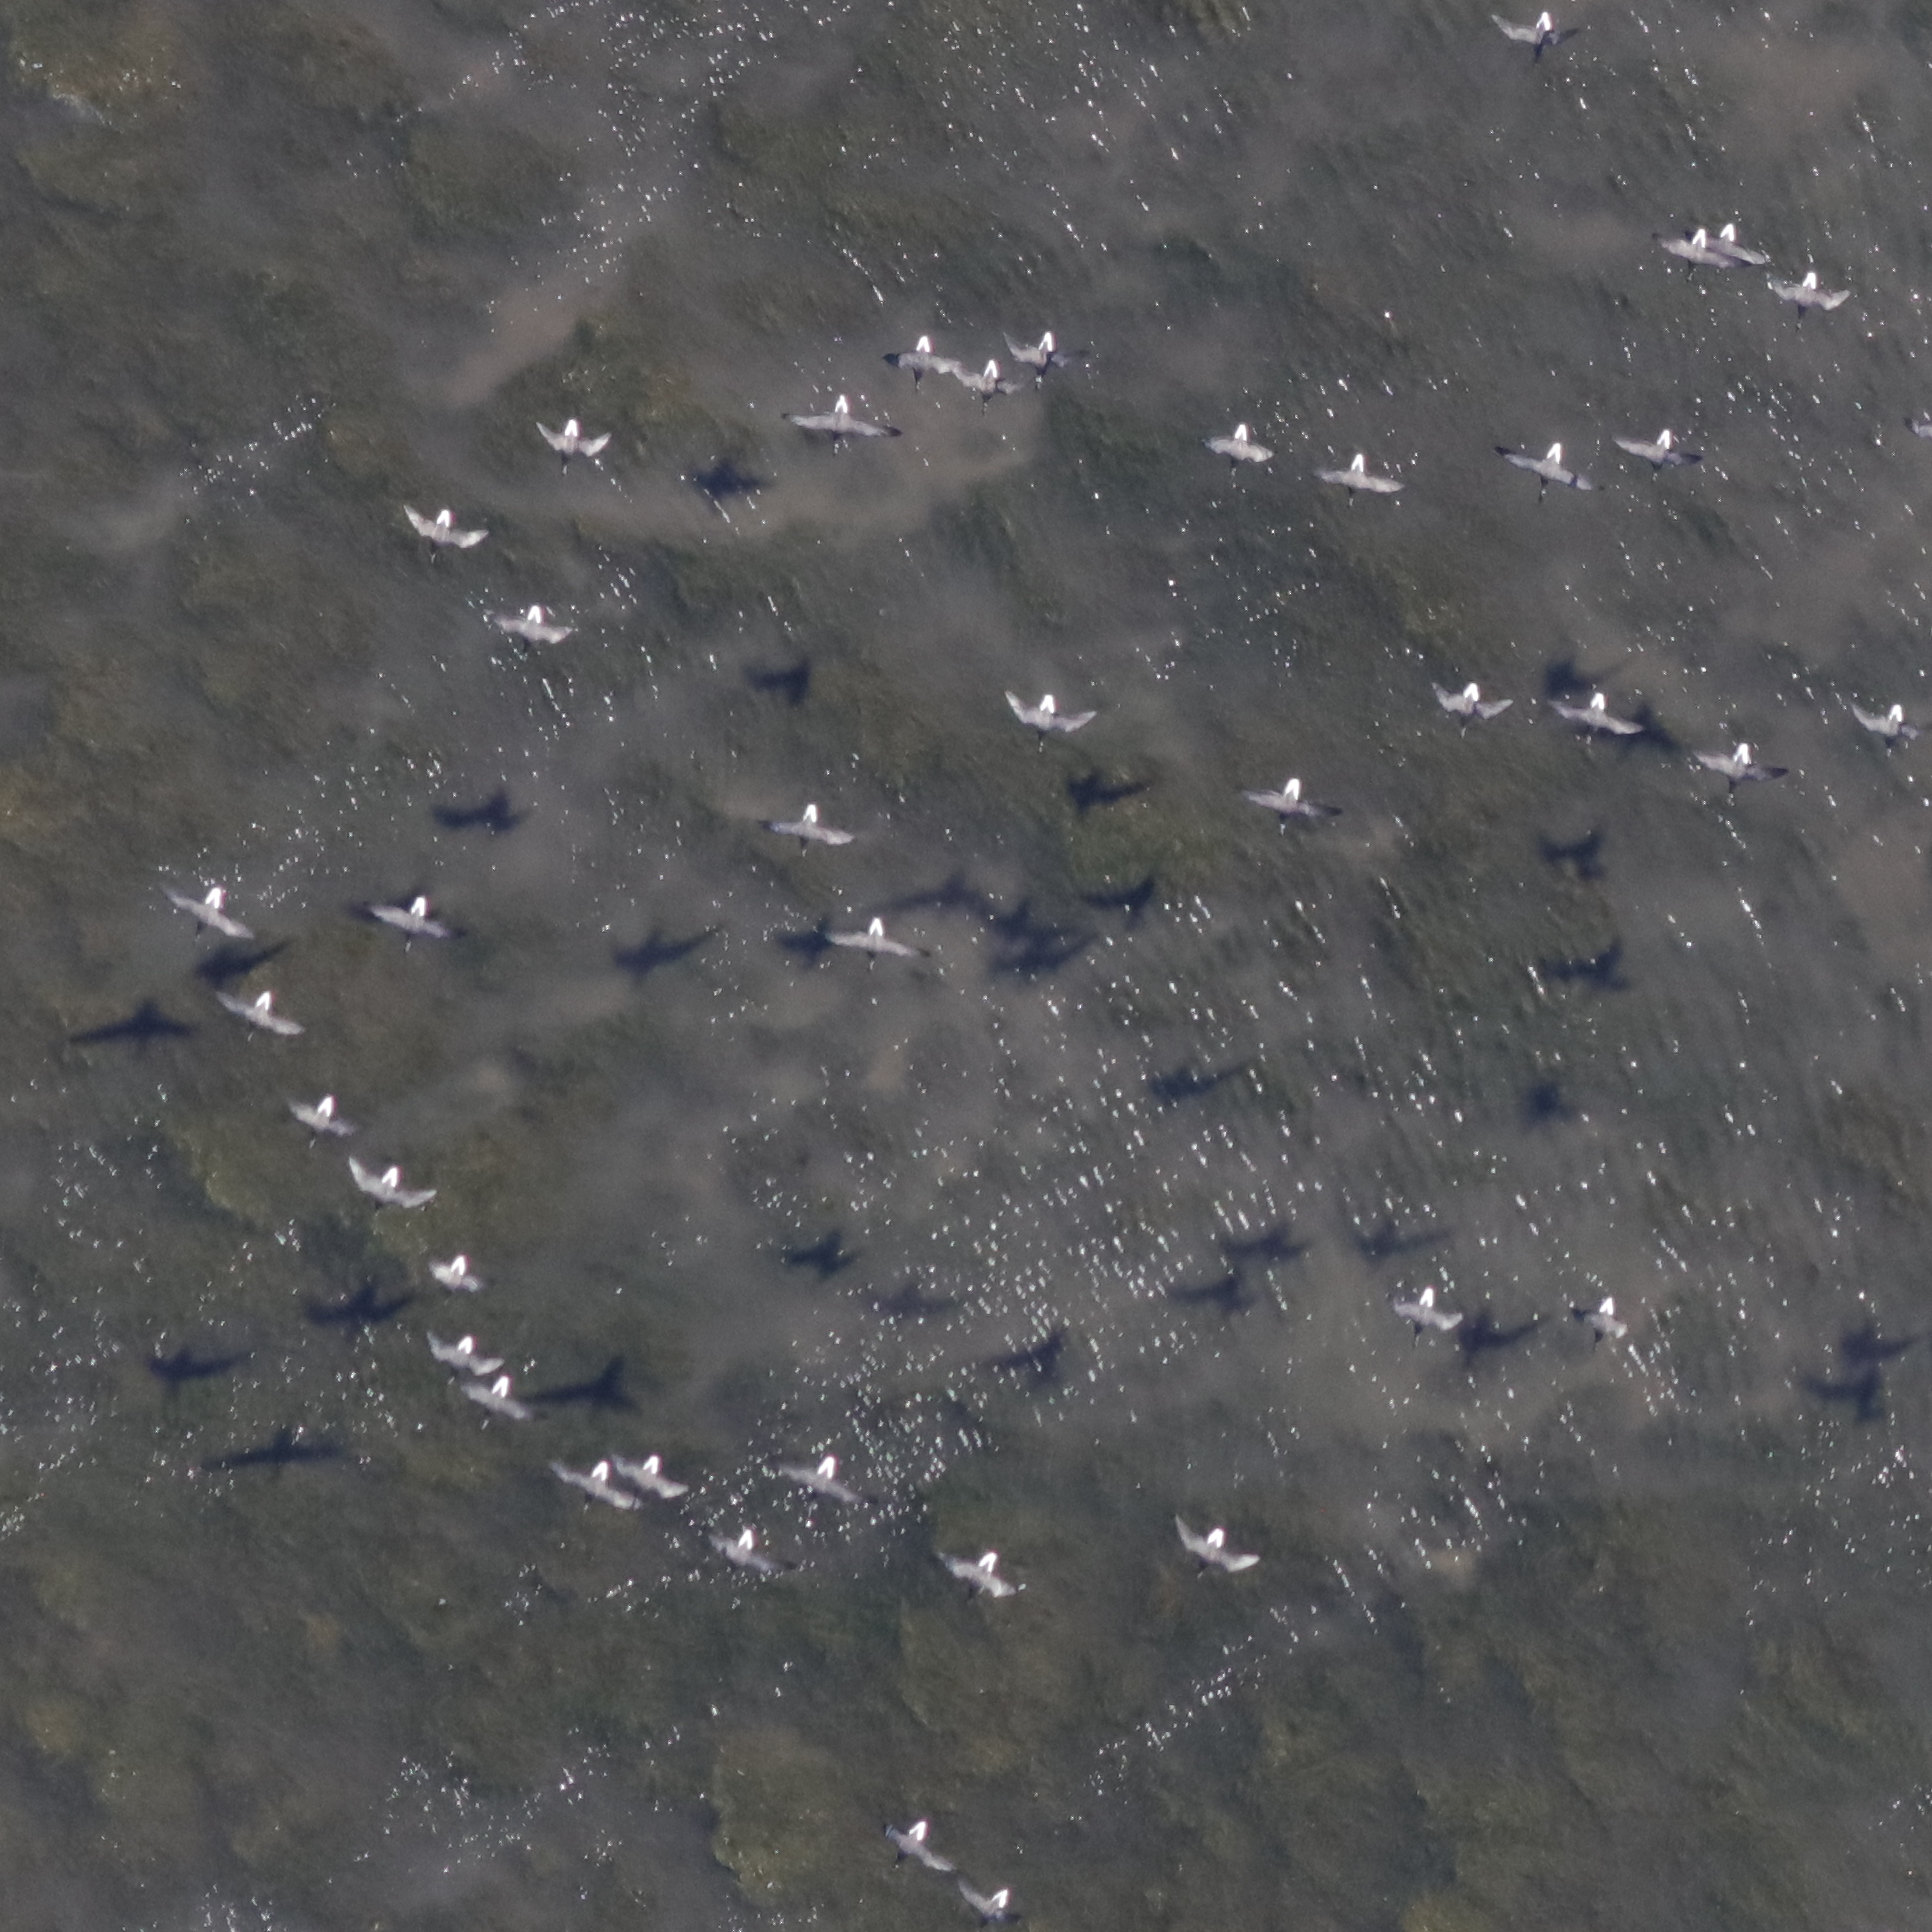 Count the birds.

41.